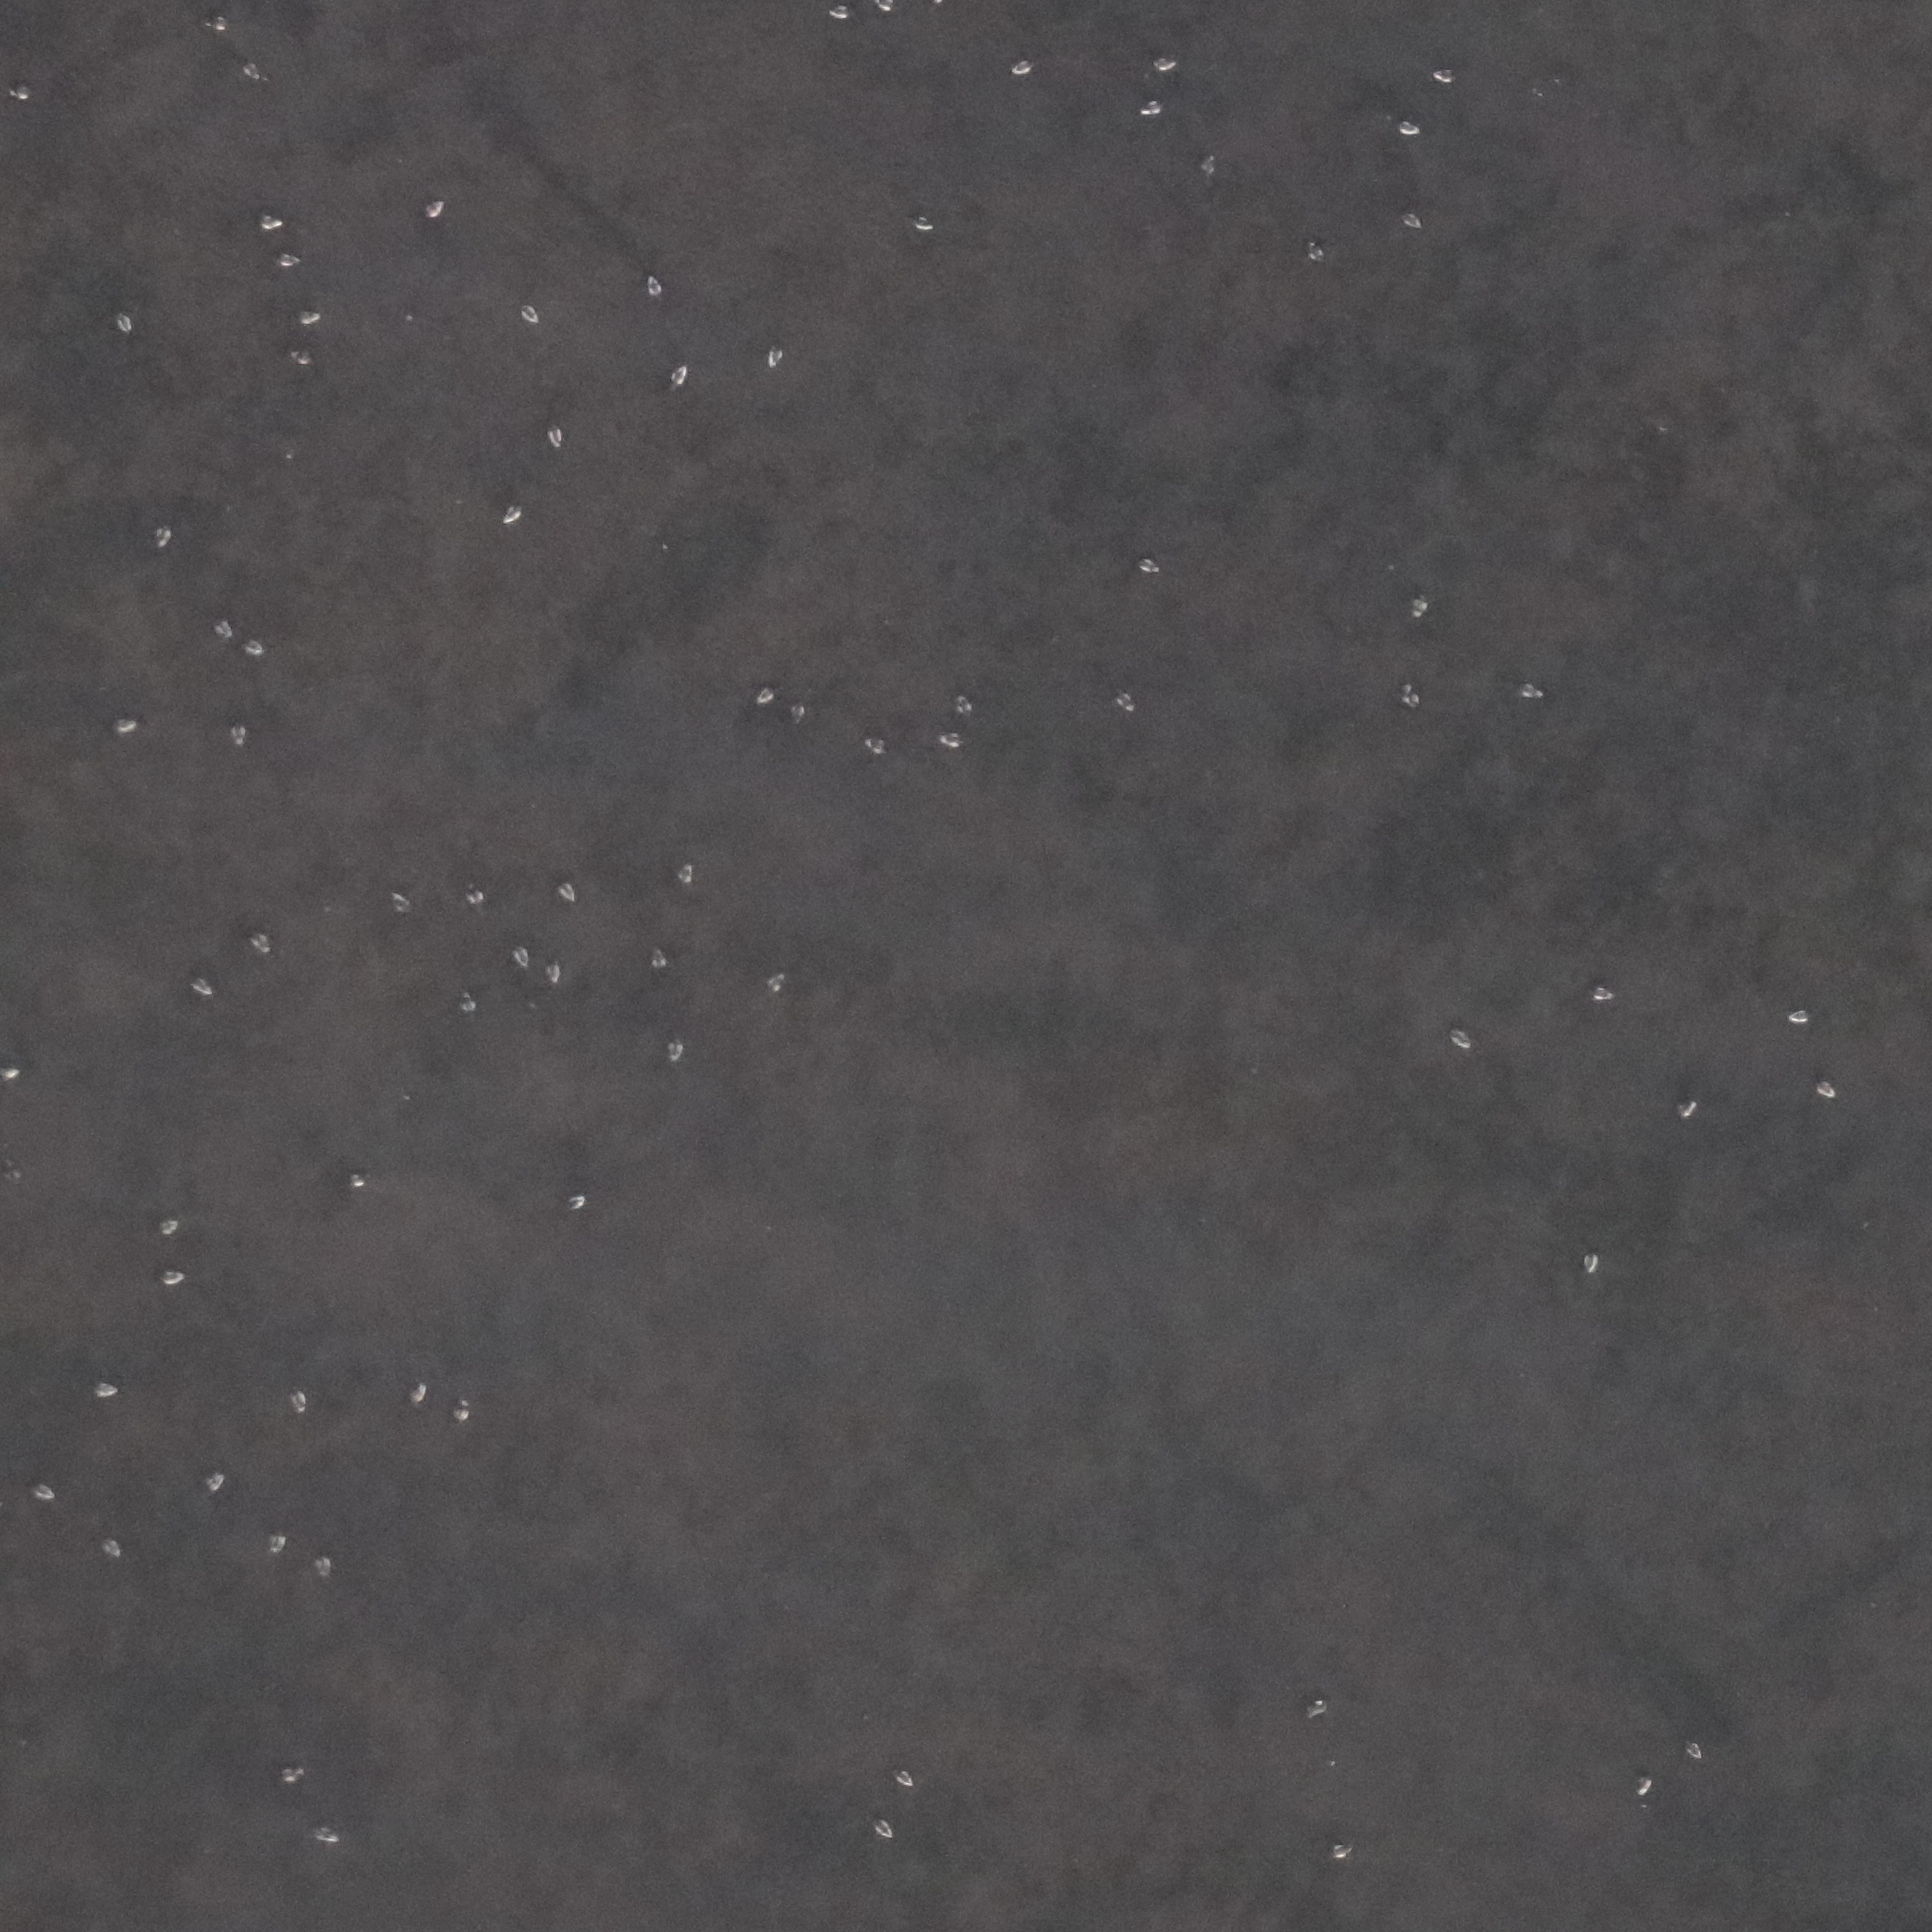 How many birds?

81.